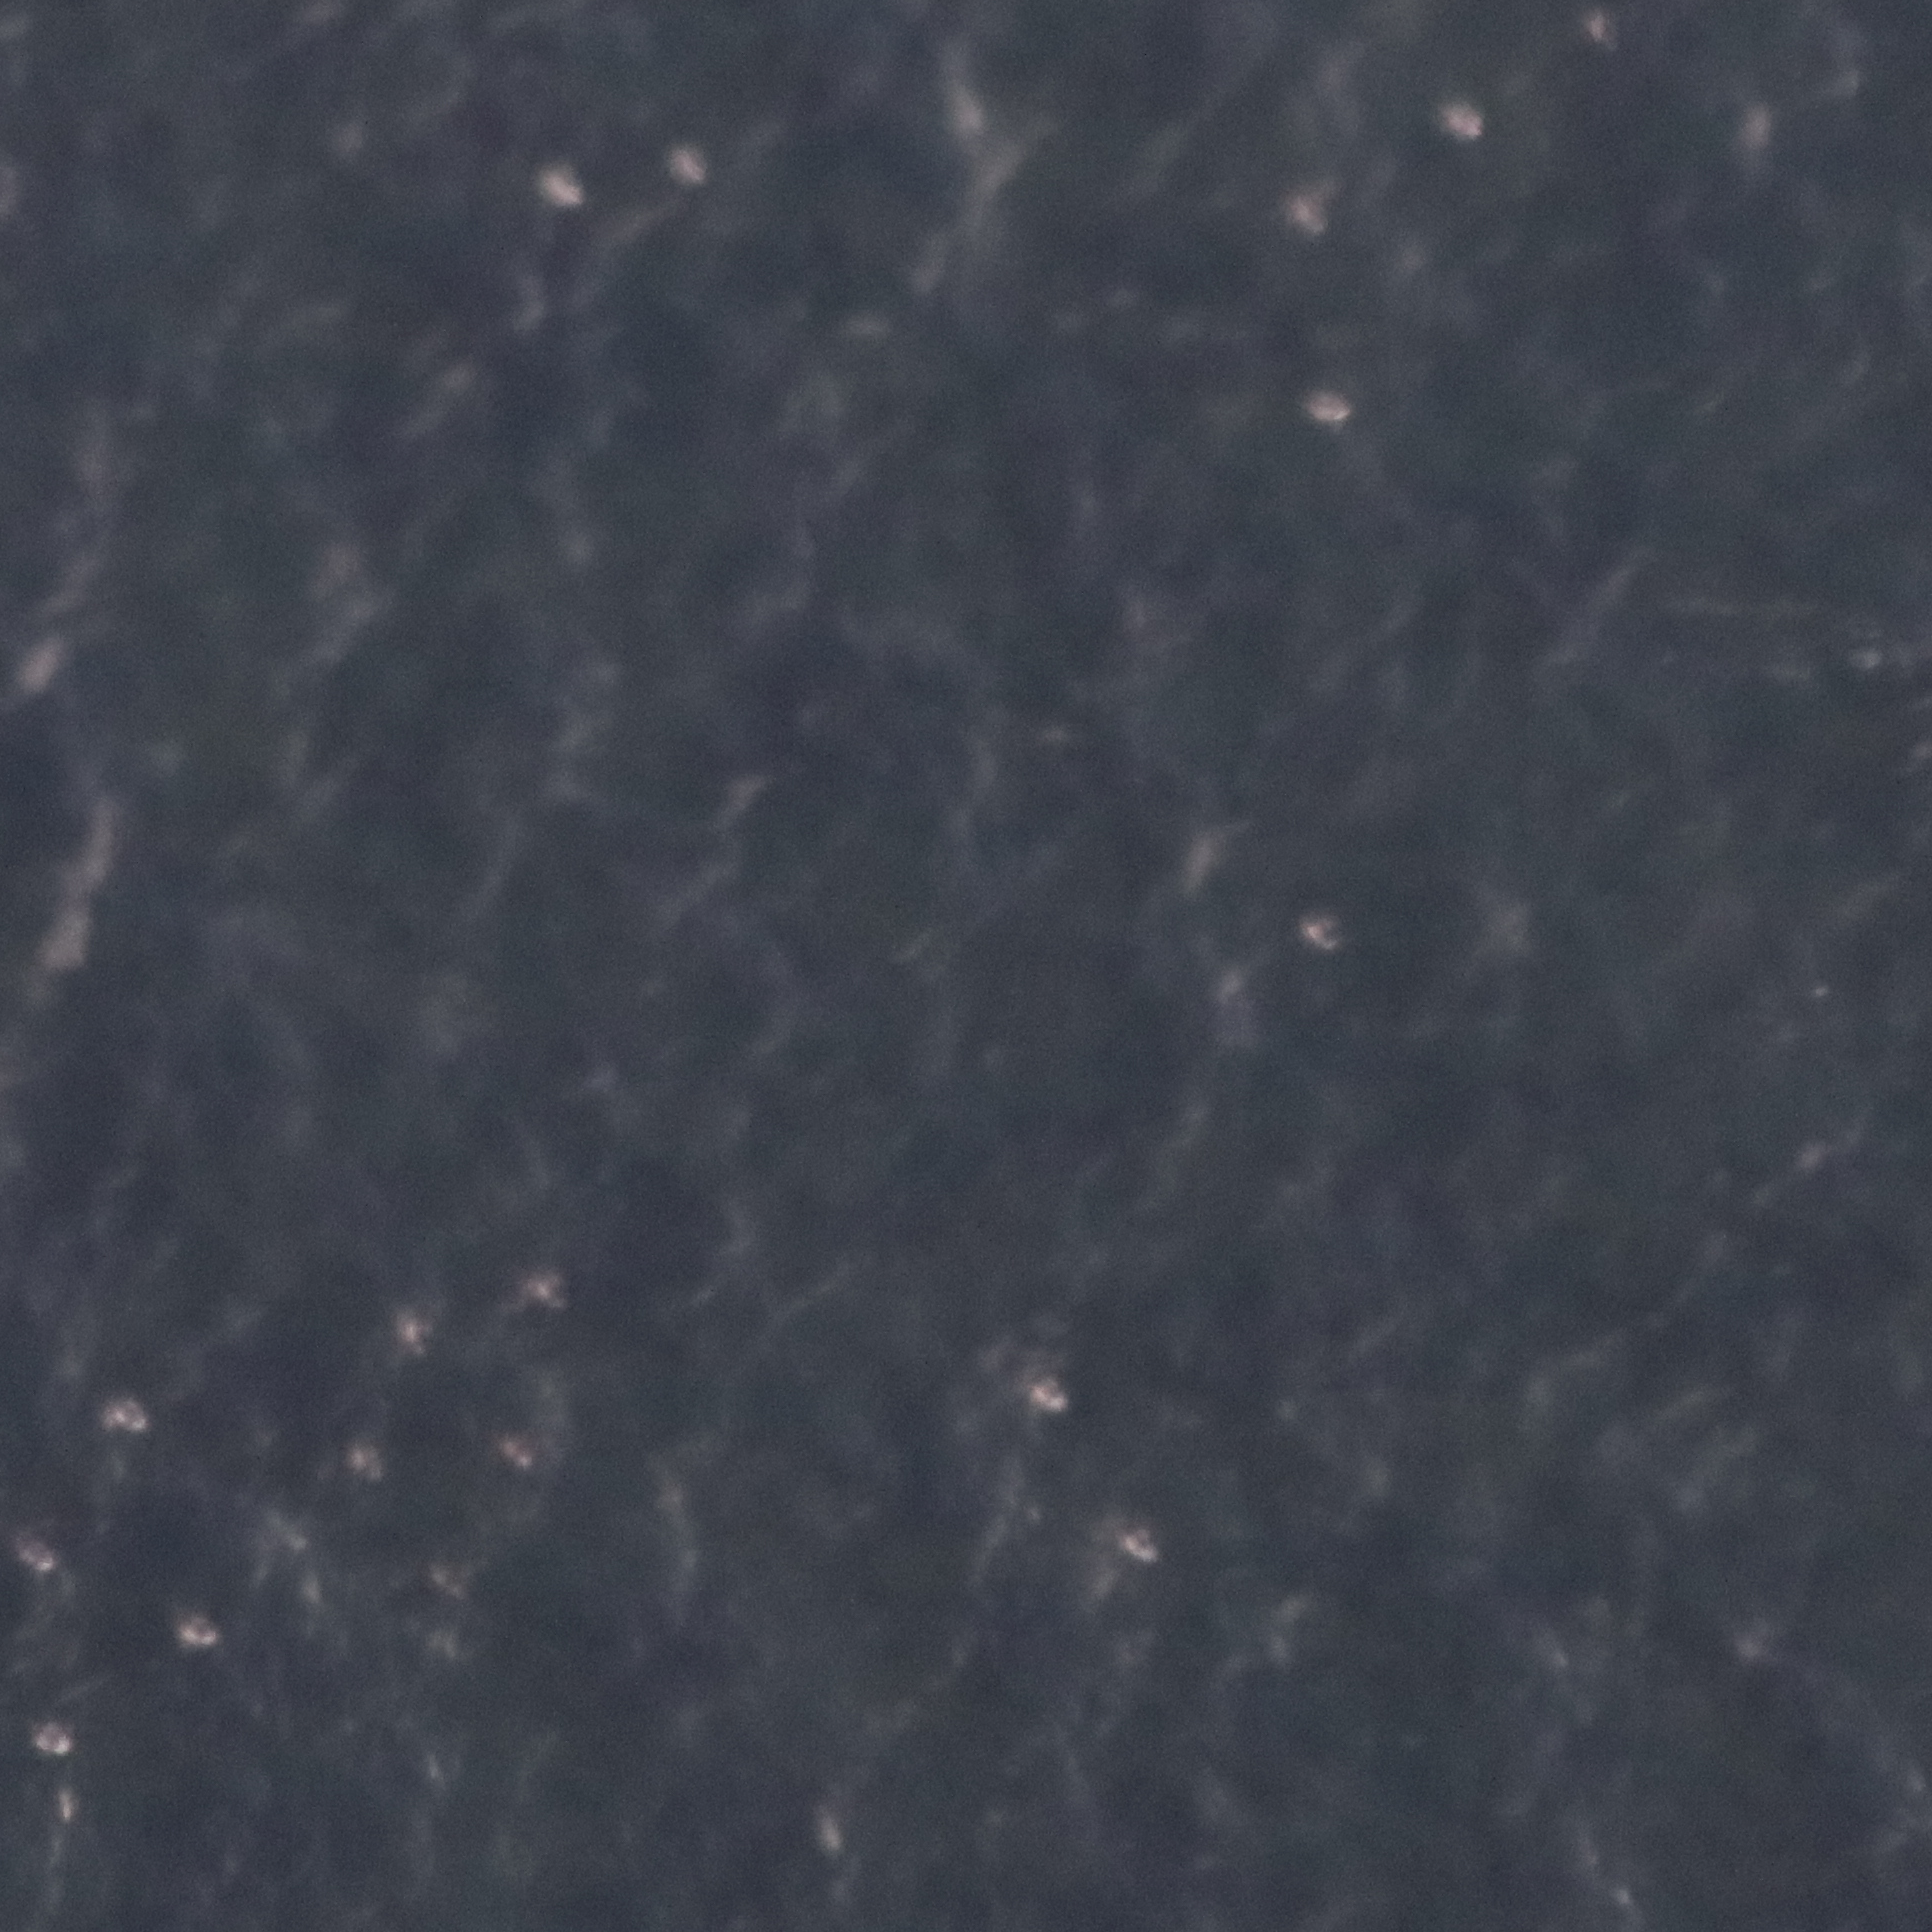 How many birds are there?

17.